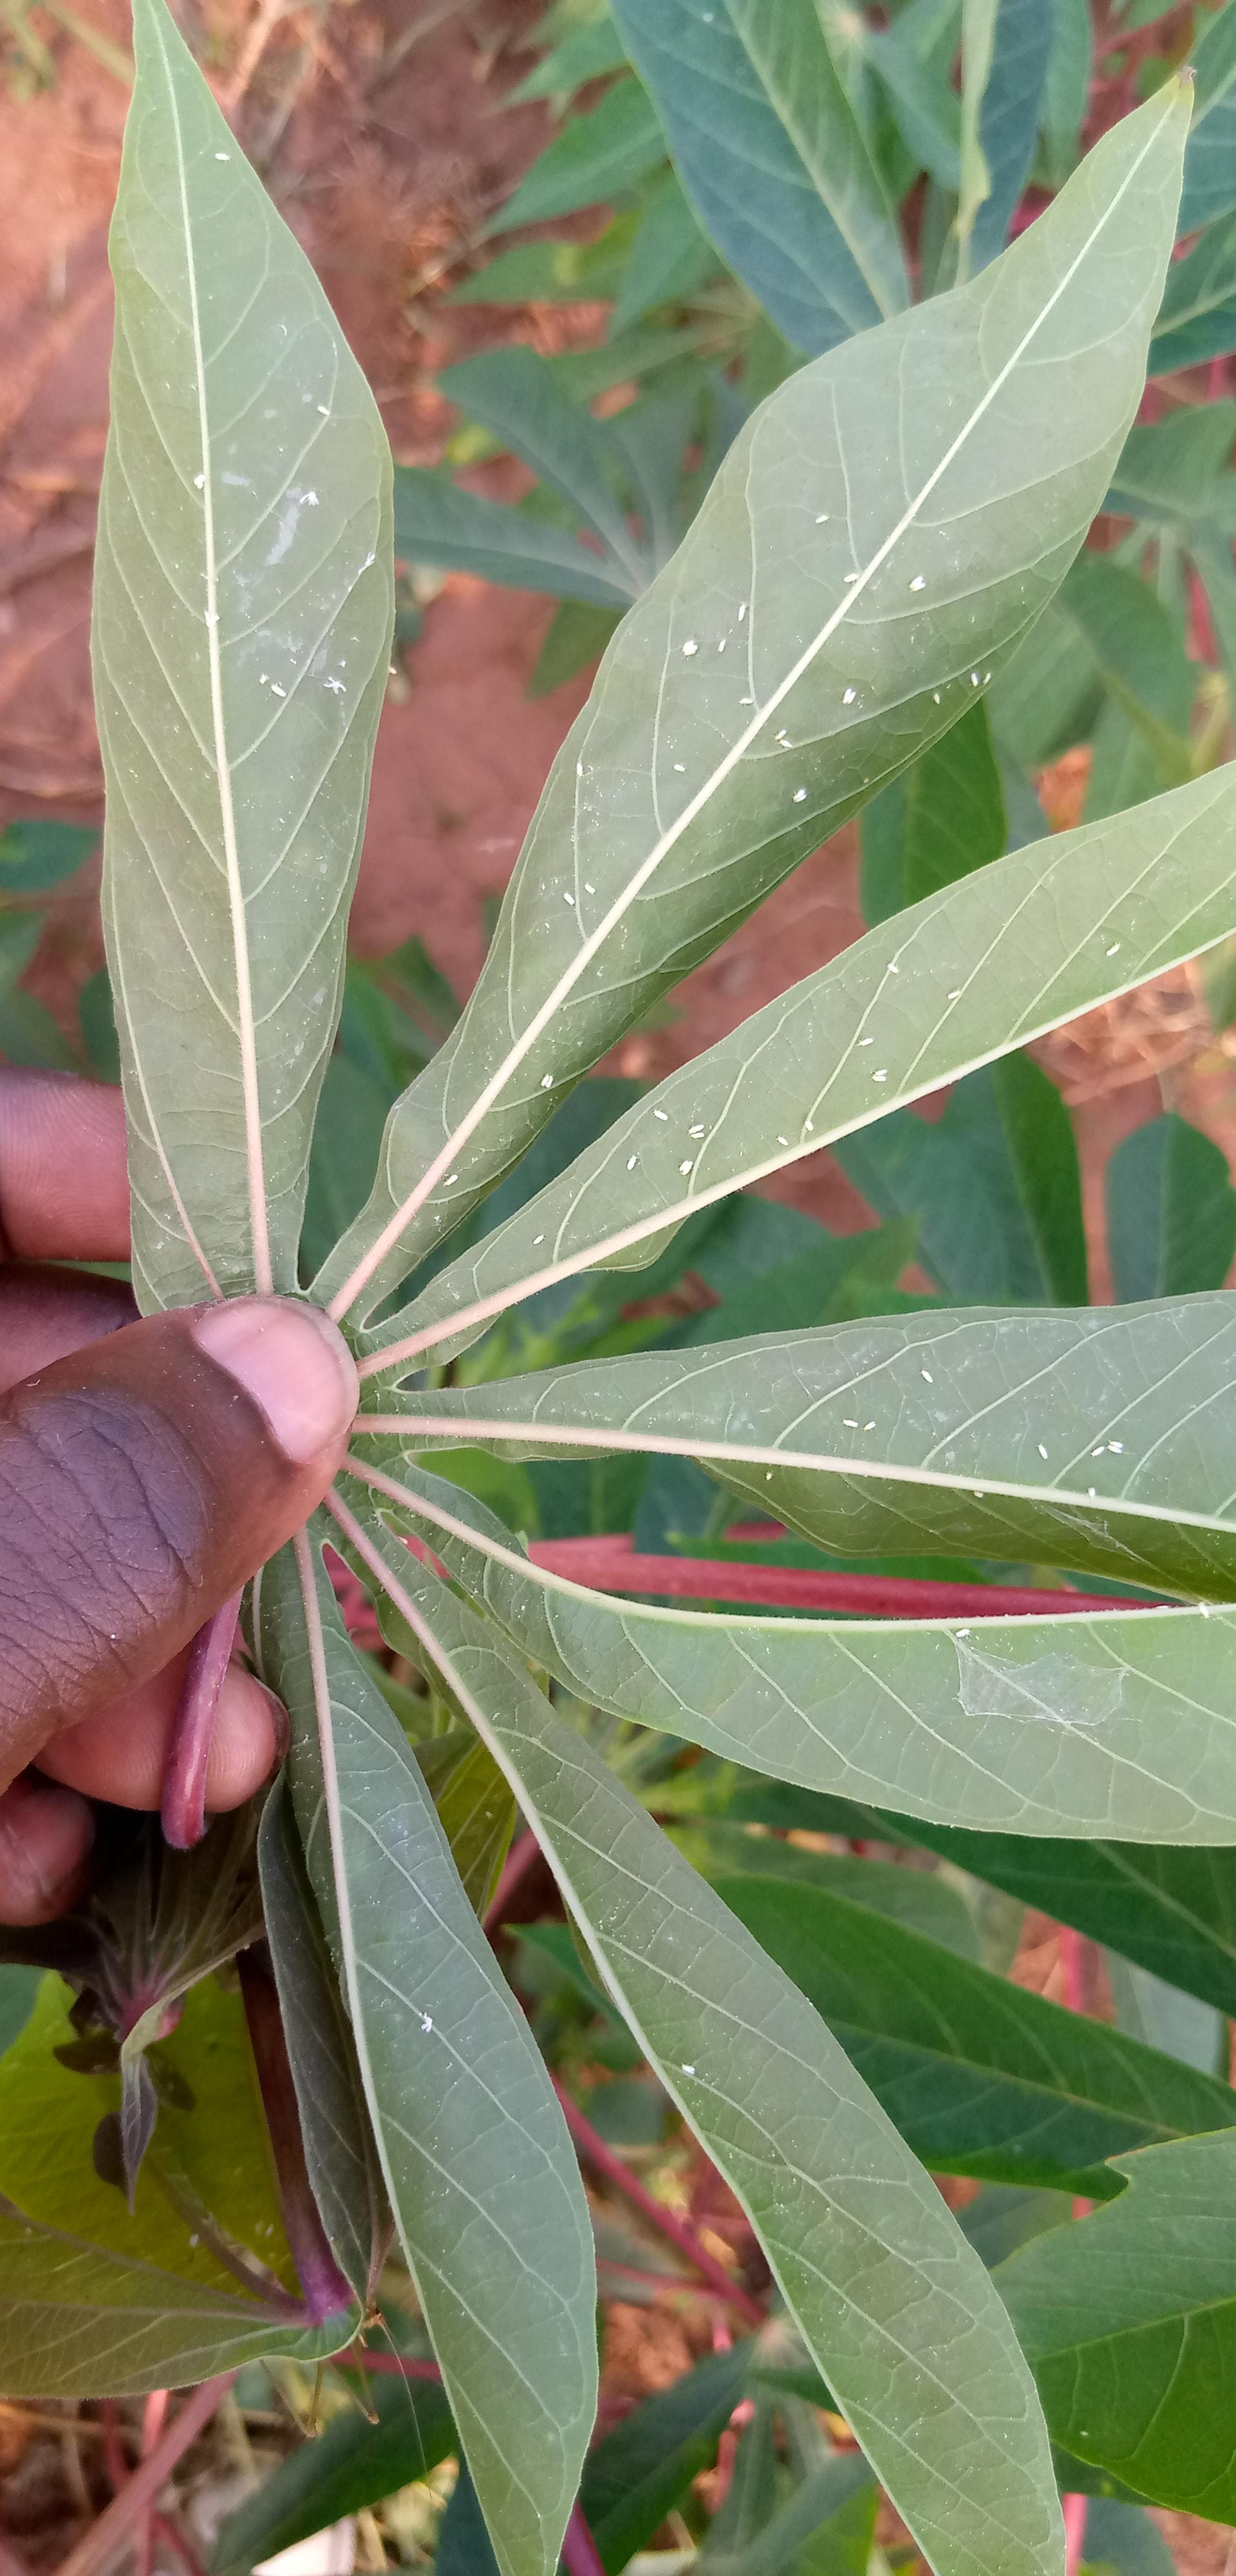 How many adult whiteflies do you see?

57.